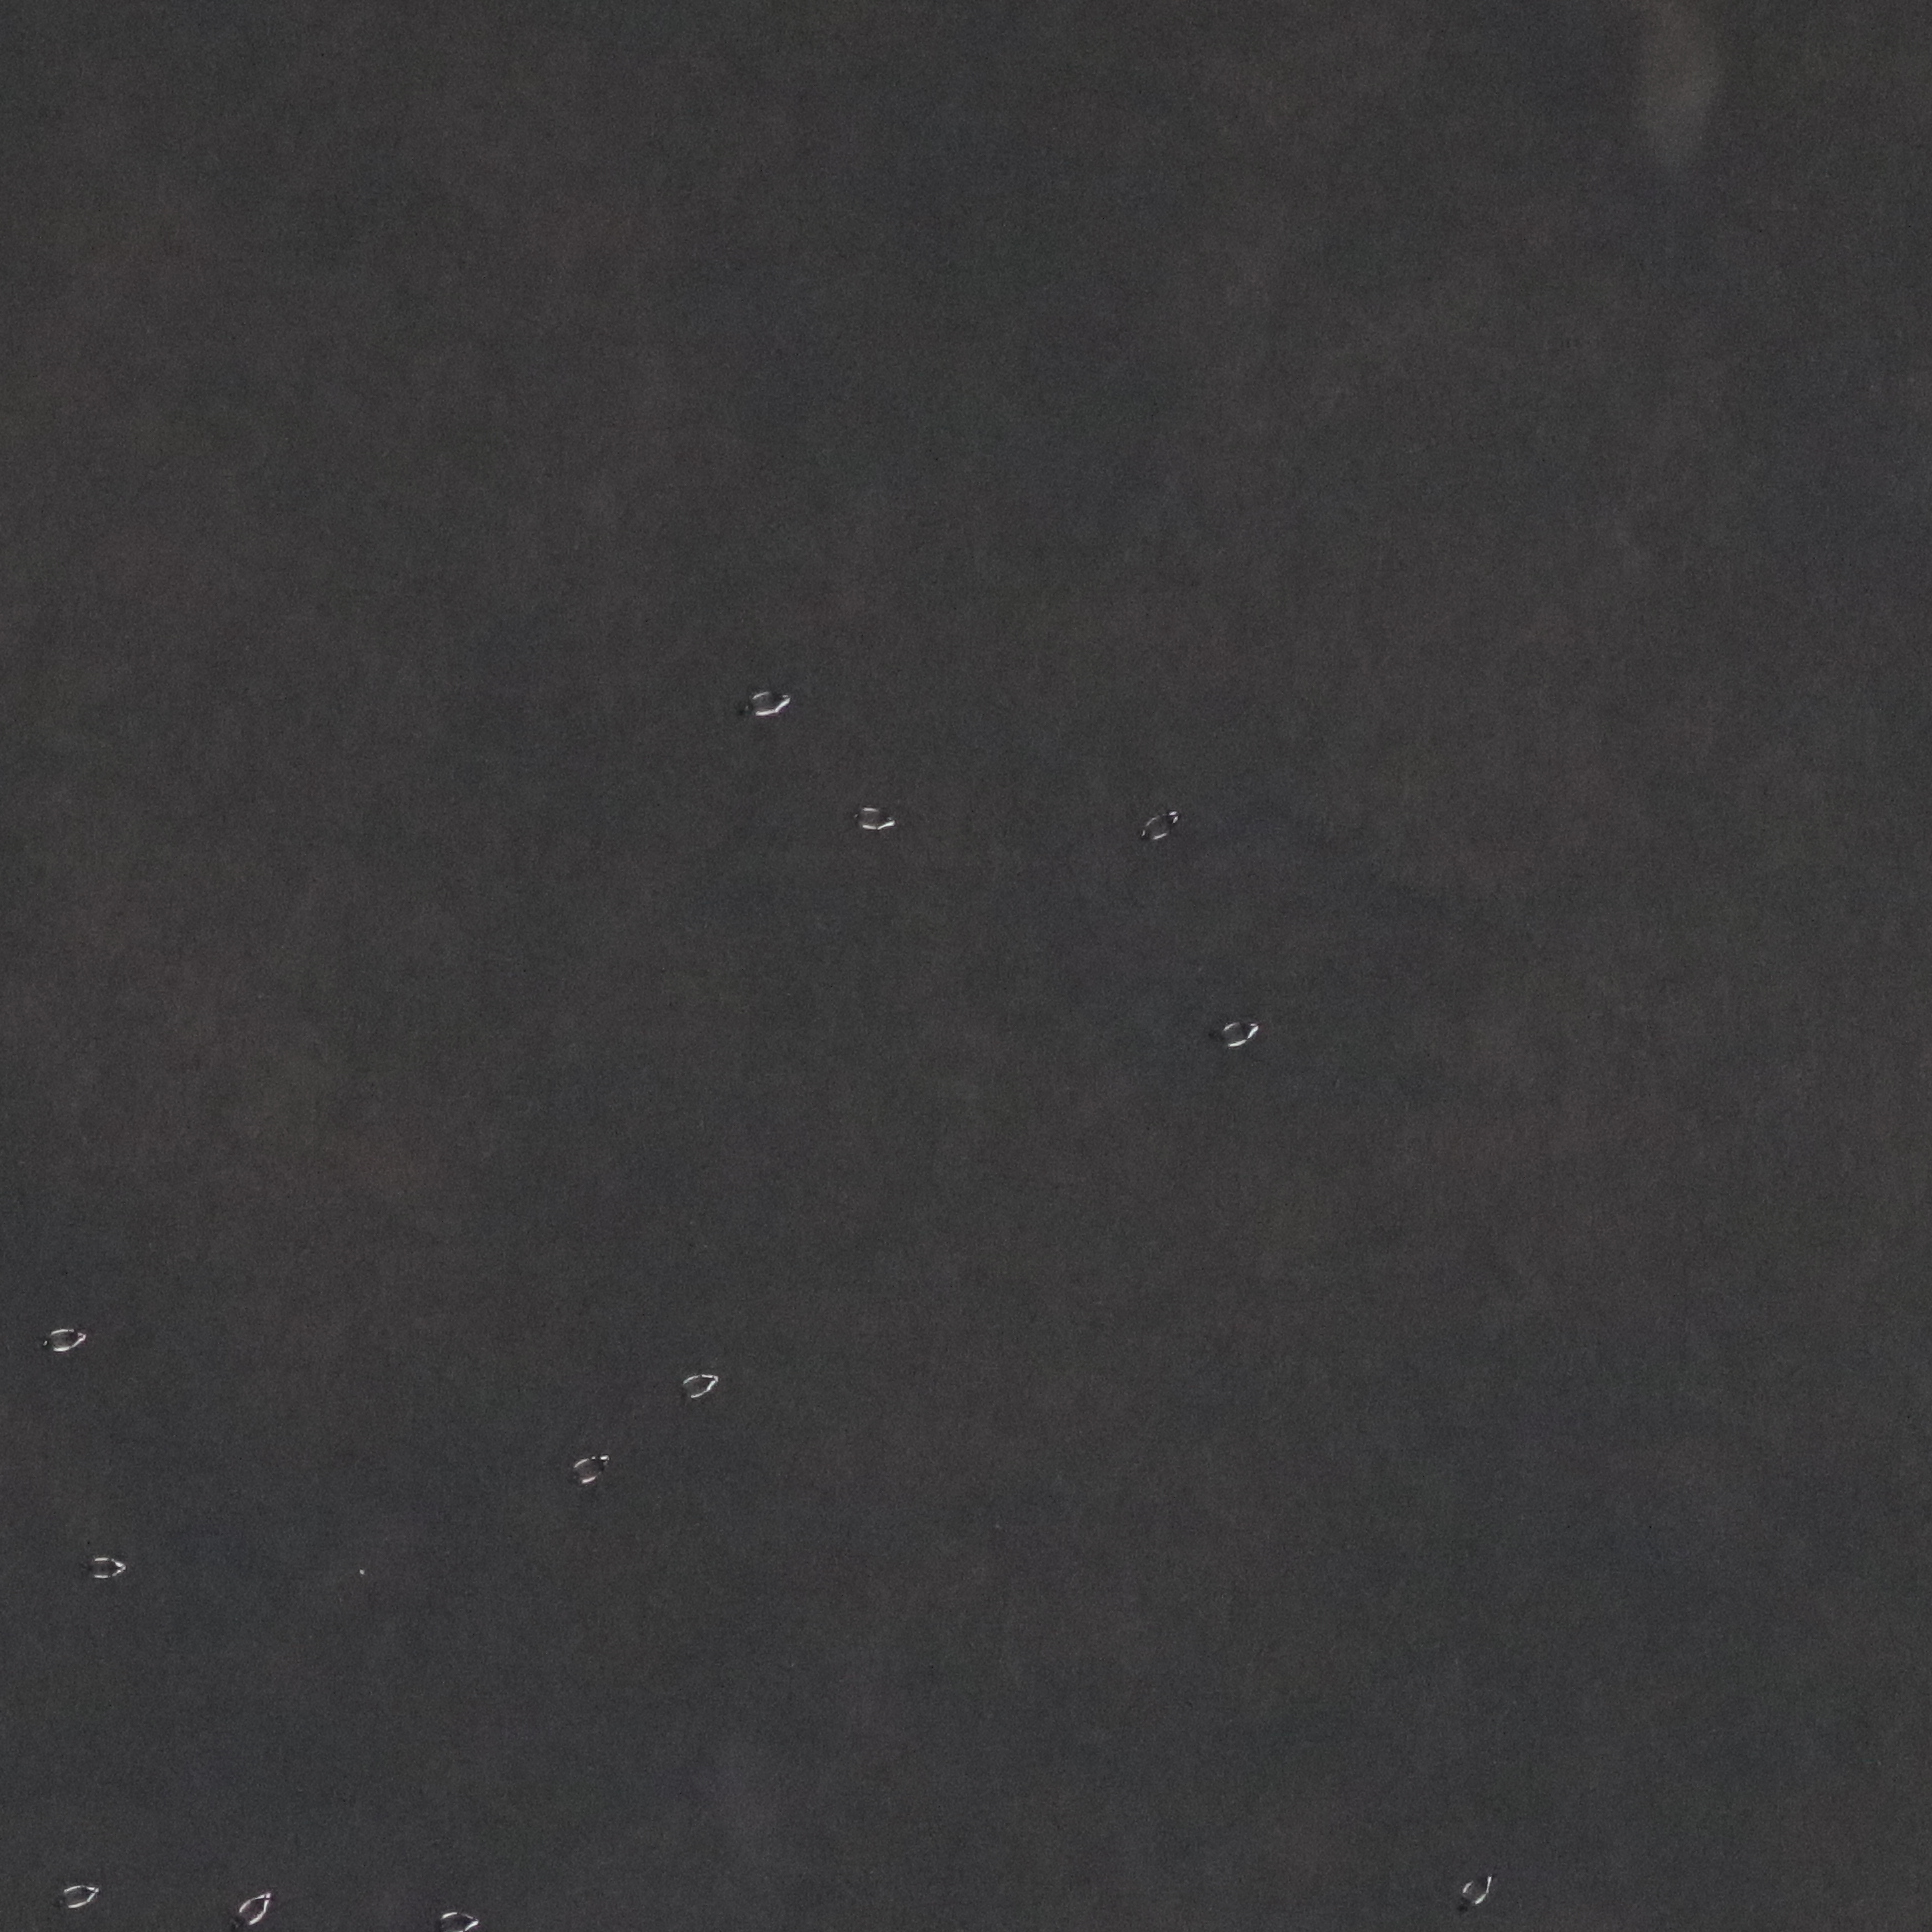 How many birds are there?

12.